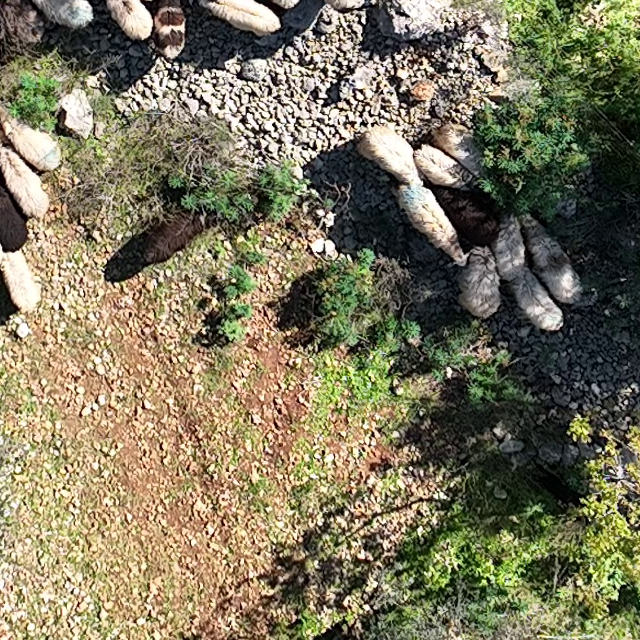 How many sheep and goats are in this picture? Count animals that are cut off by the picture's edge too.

22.